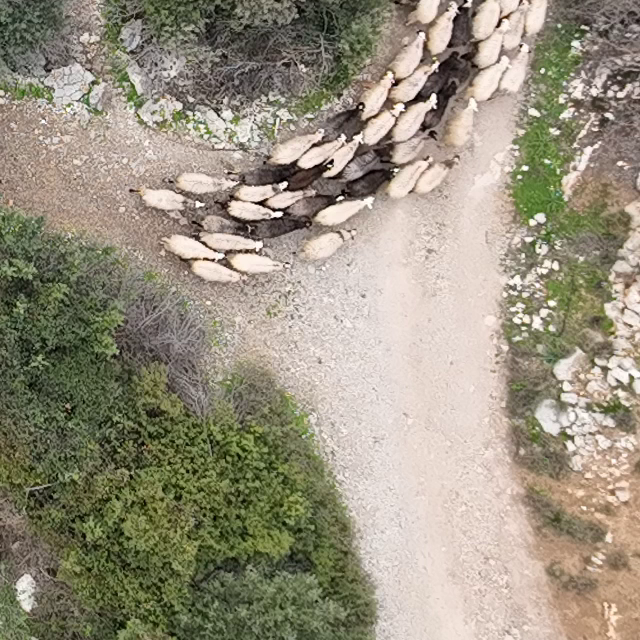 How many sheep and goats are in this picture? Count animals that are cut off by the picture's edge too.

44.